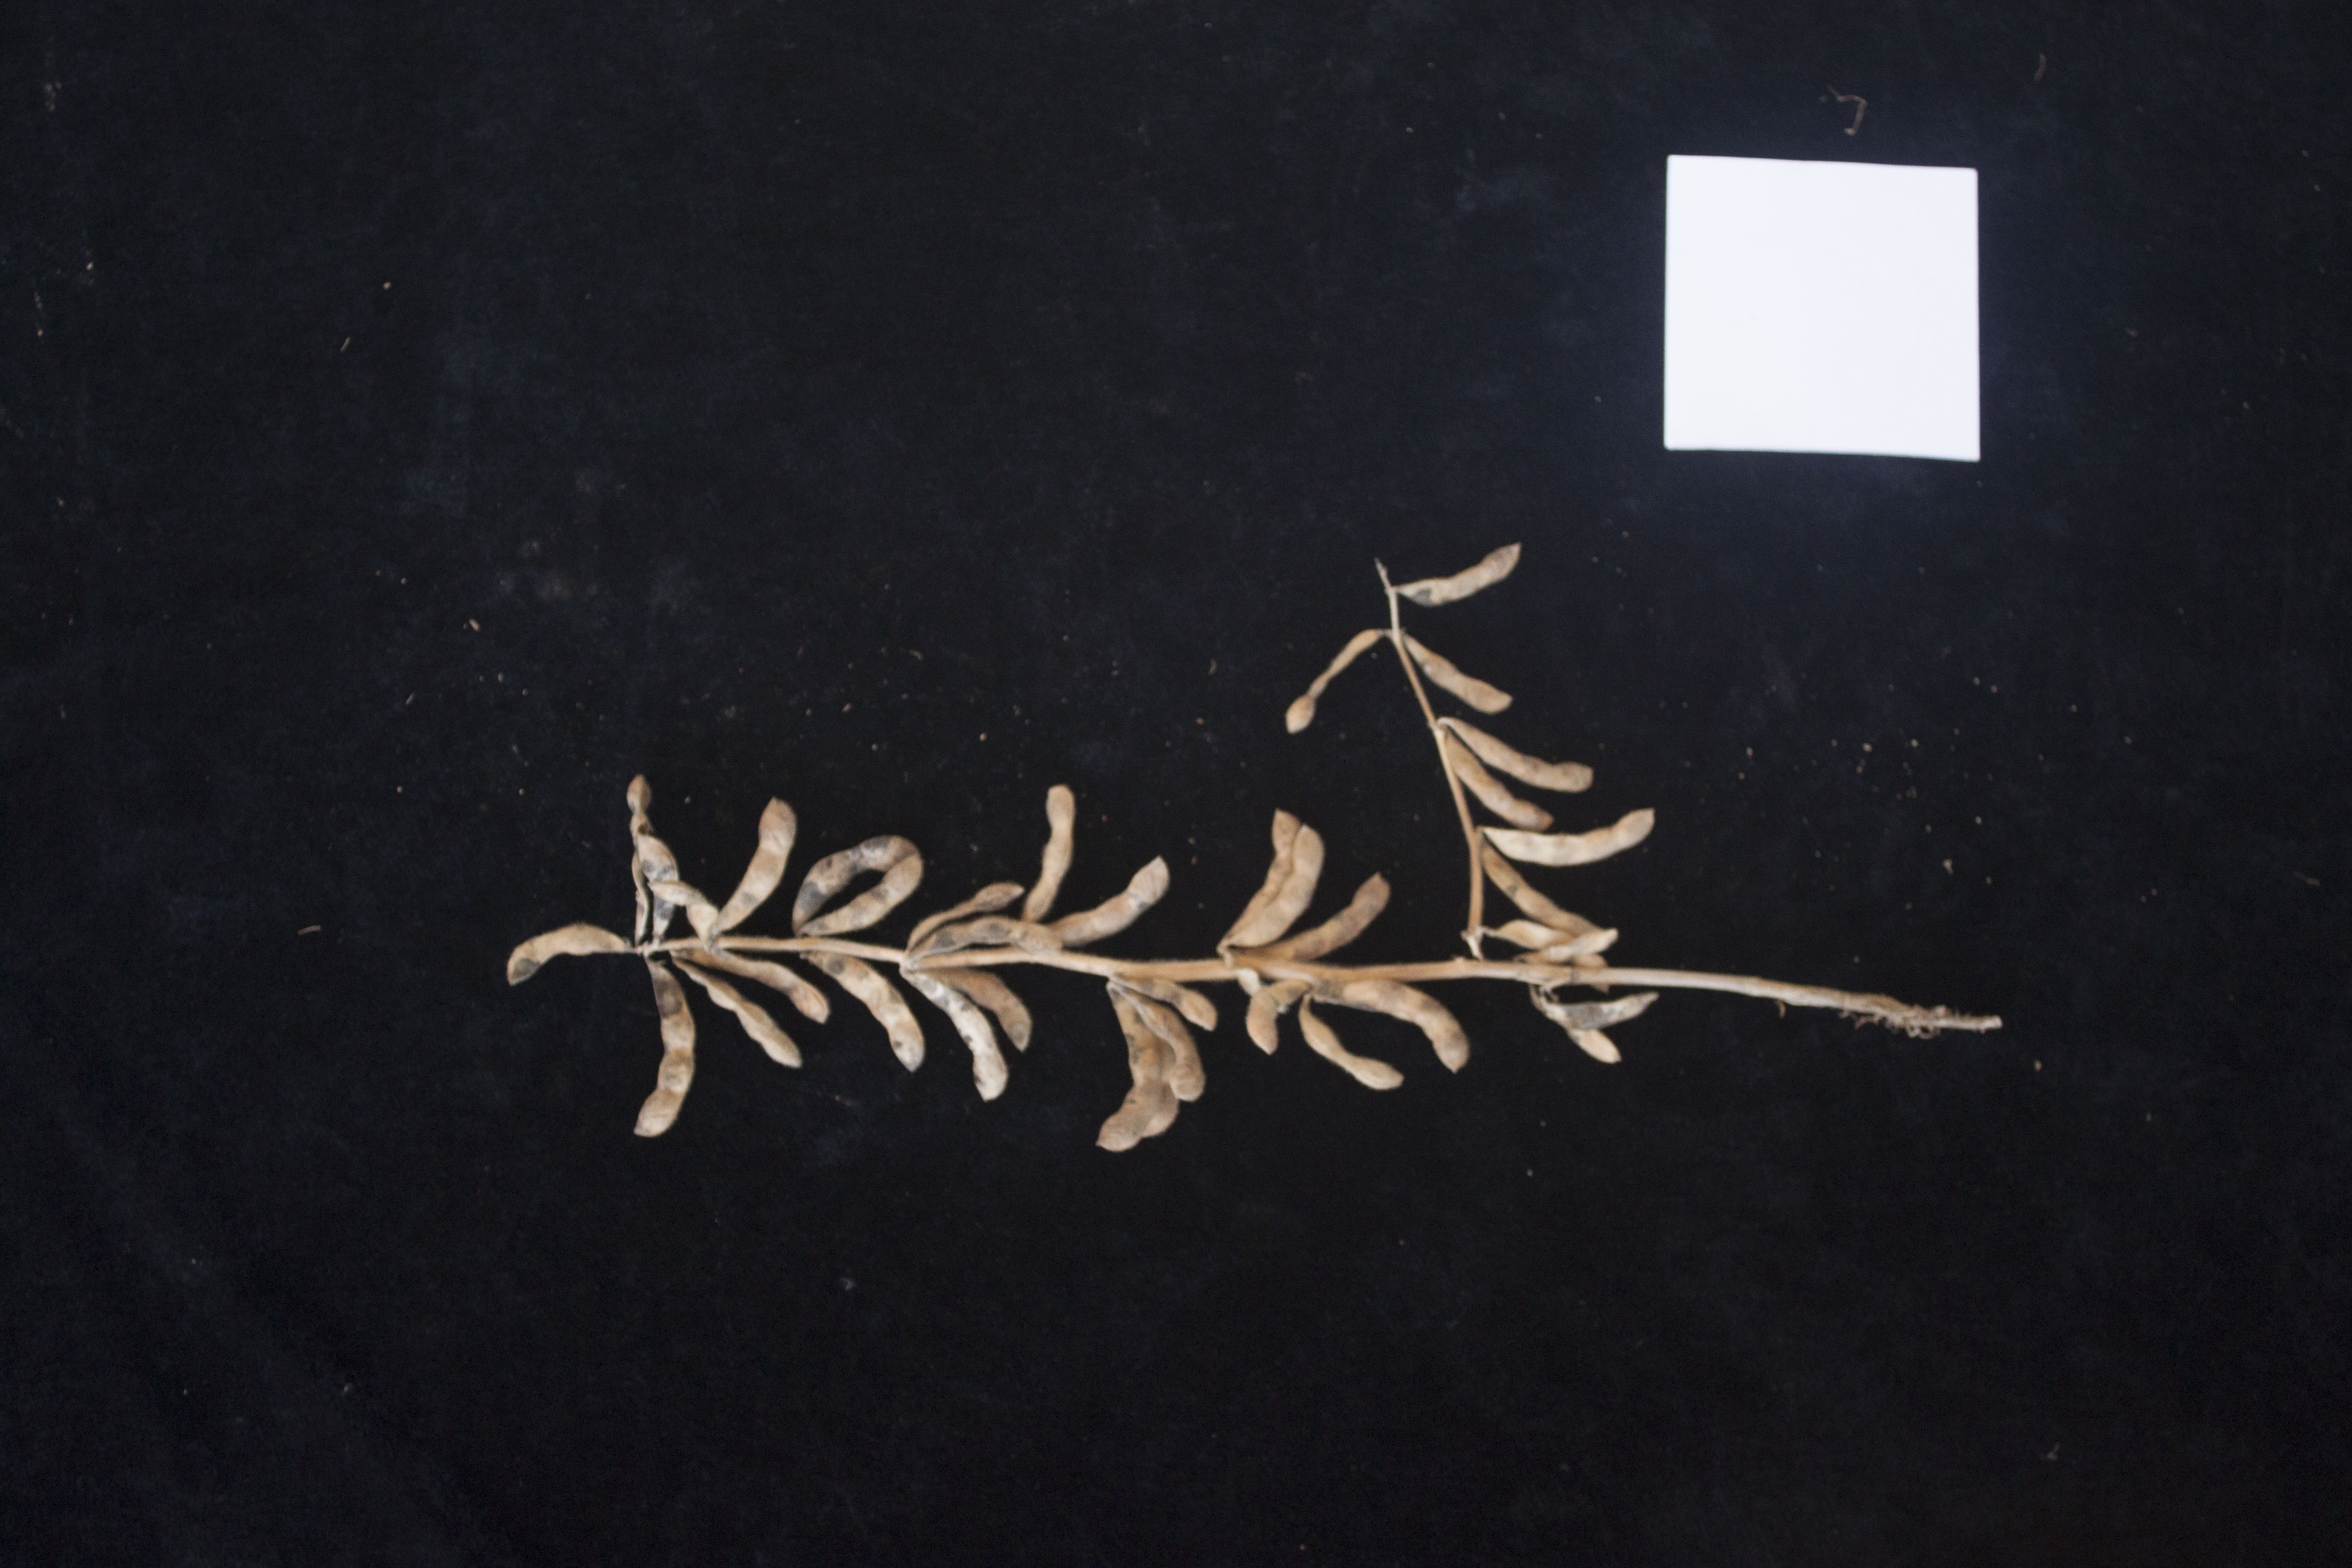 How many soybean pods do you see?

34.